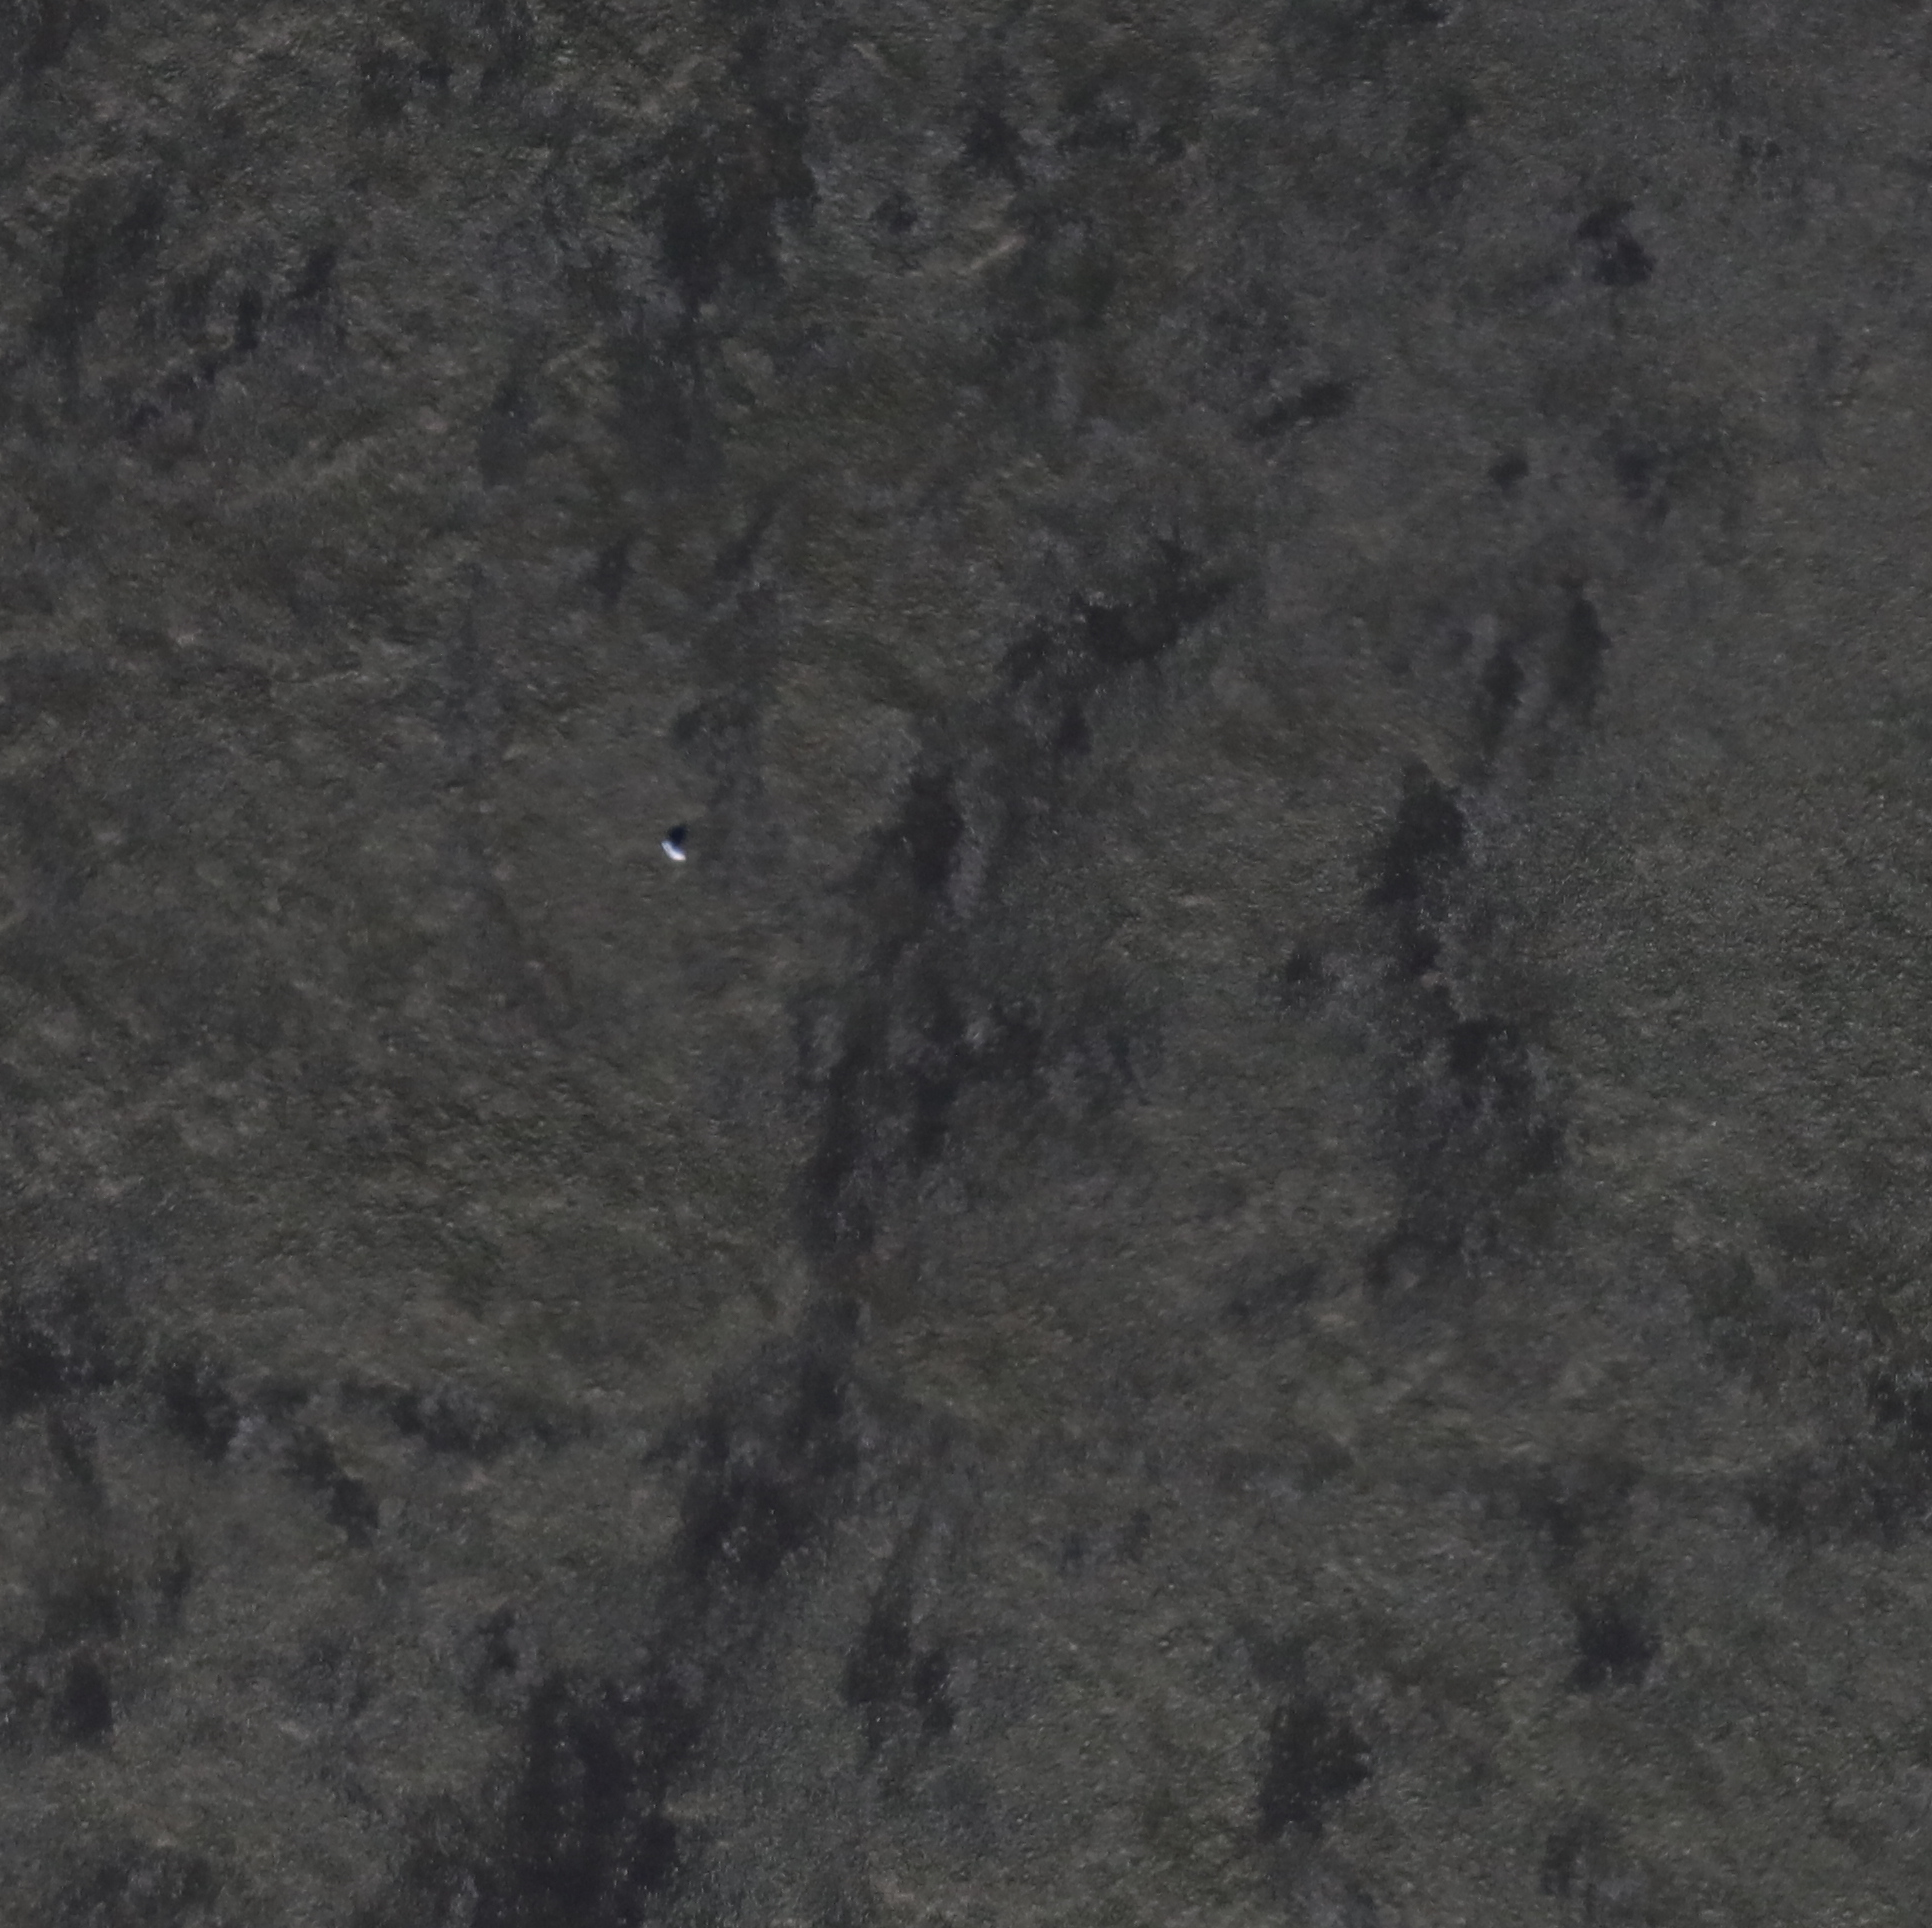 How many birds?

1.